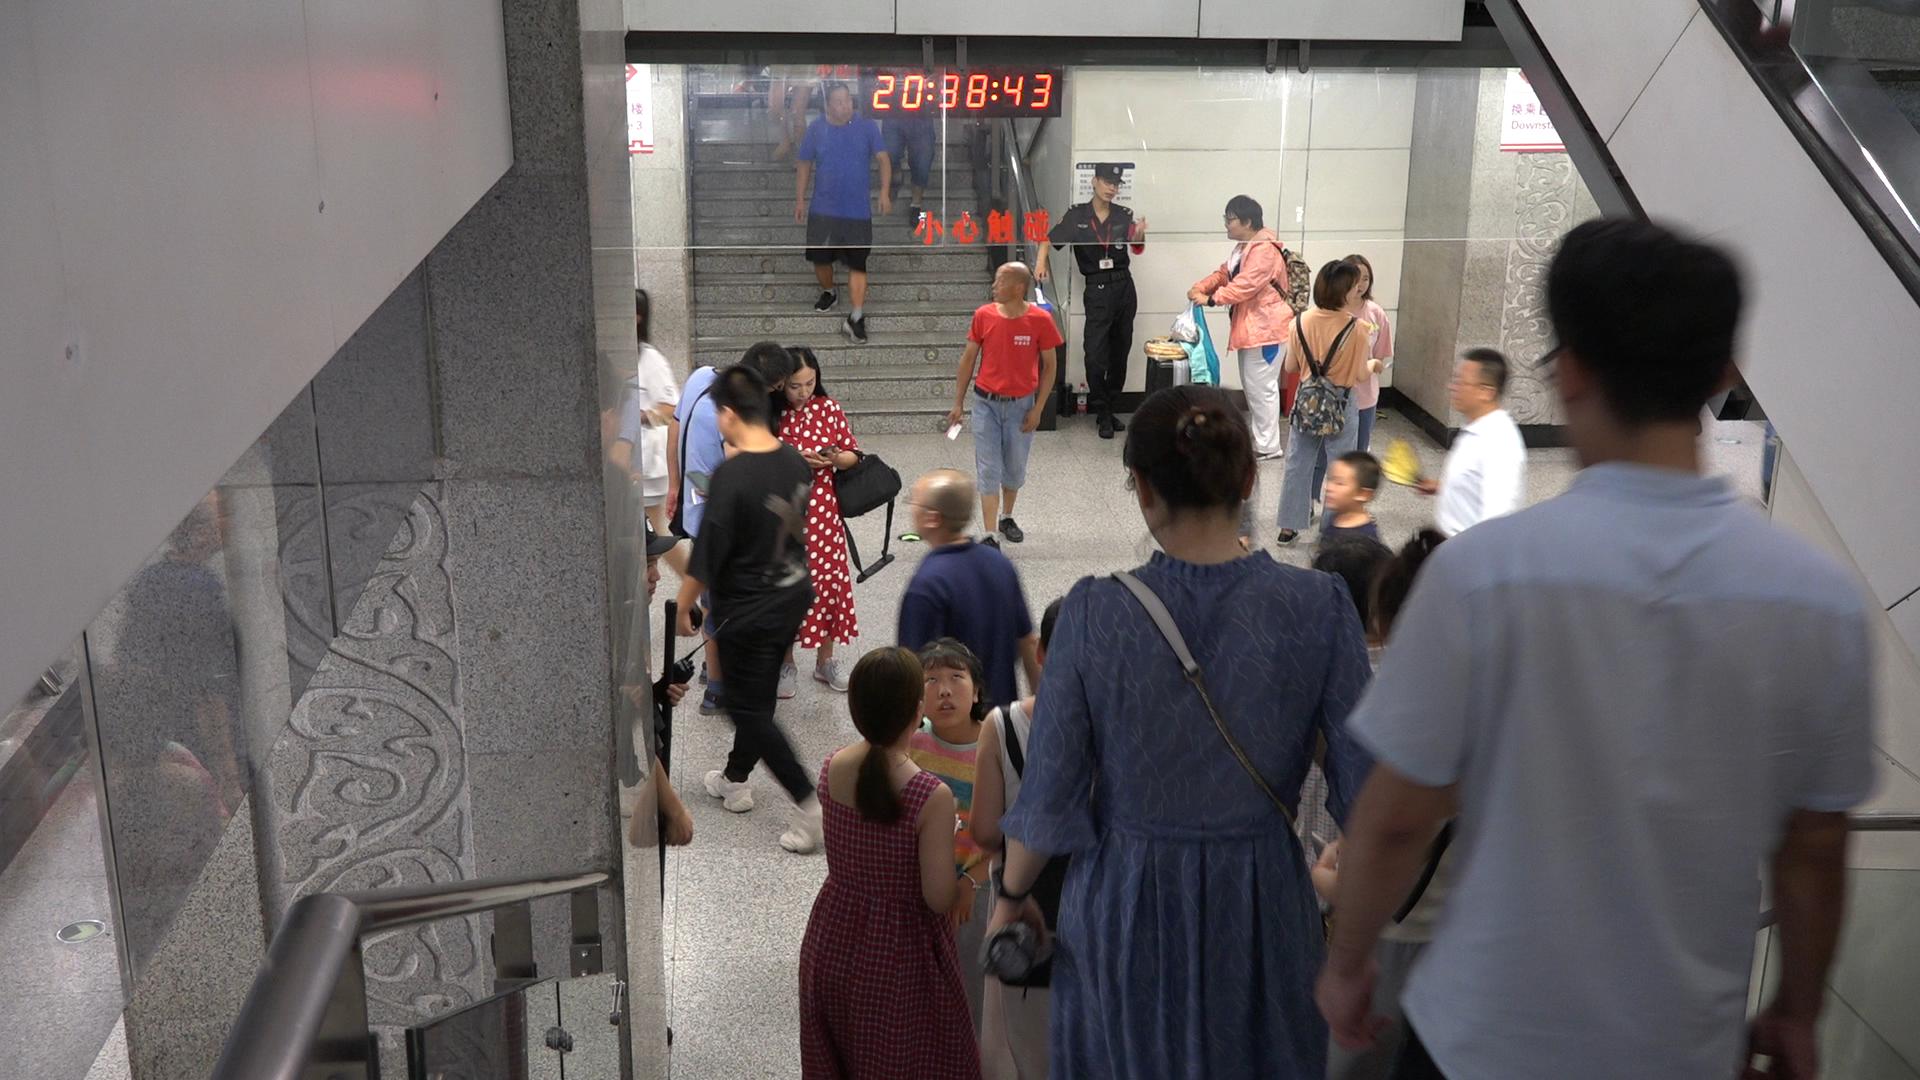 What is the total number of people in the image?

21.